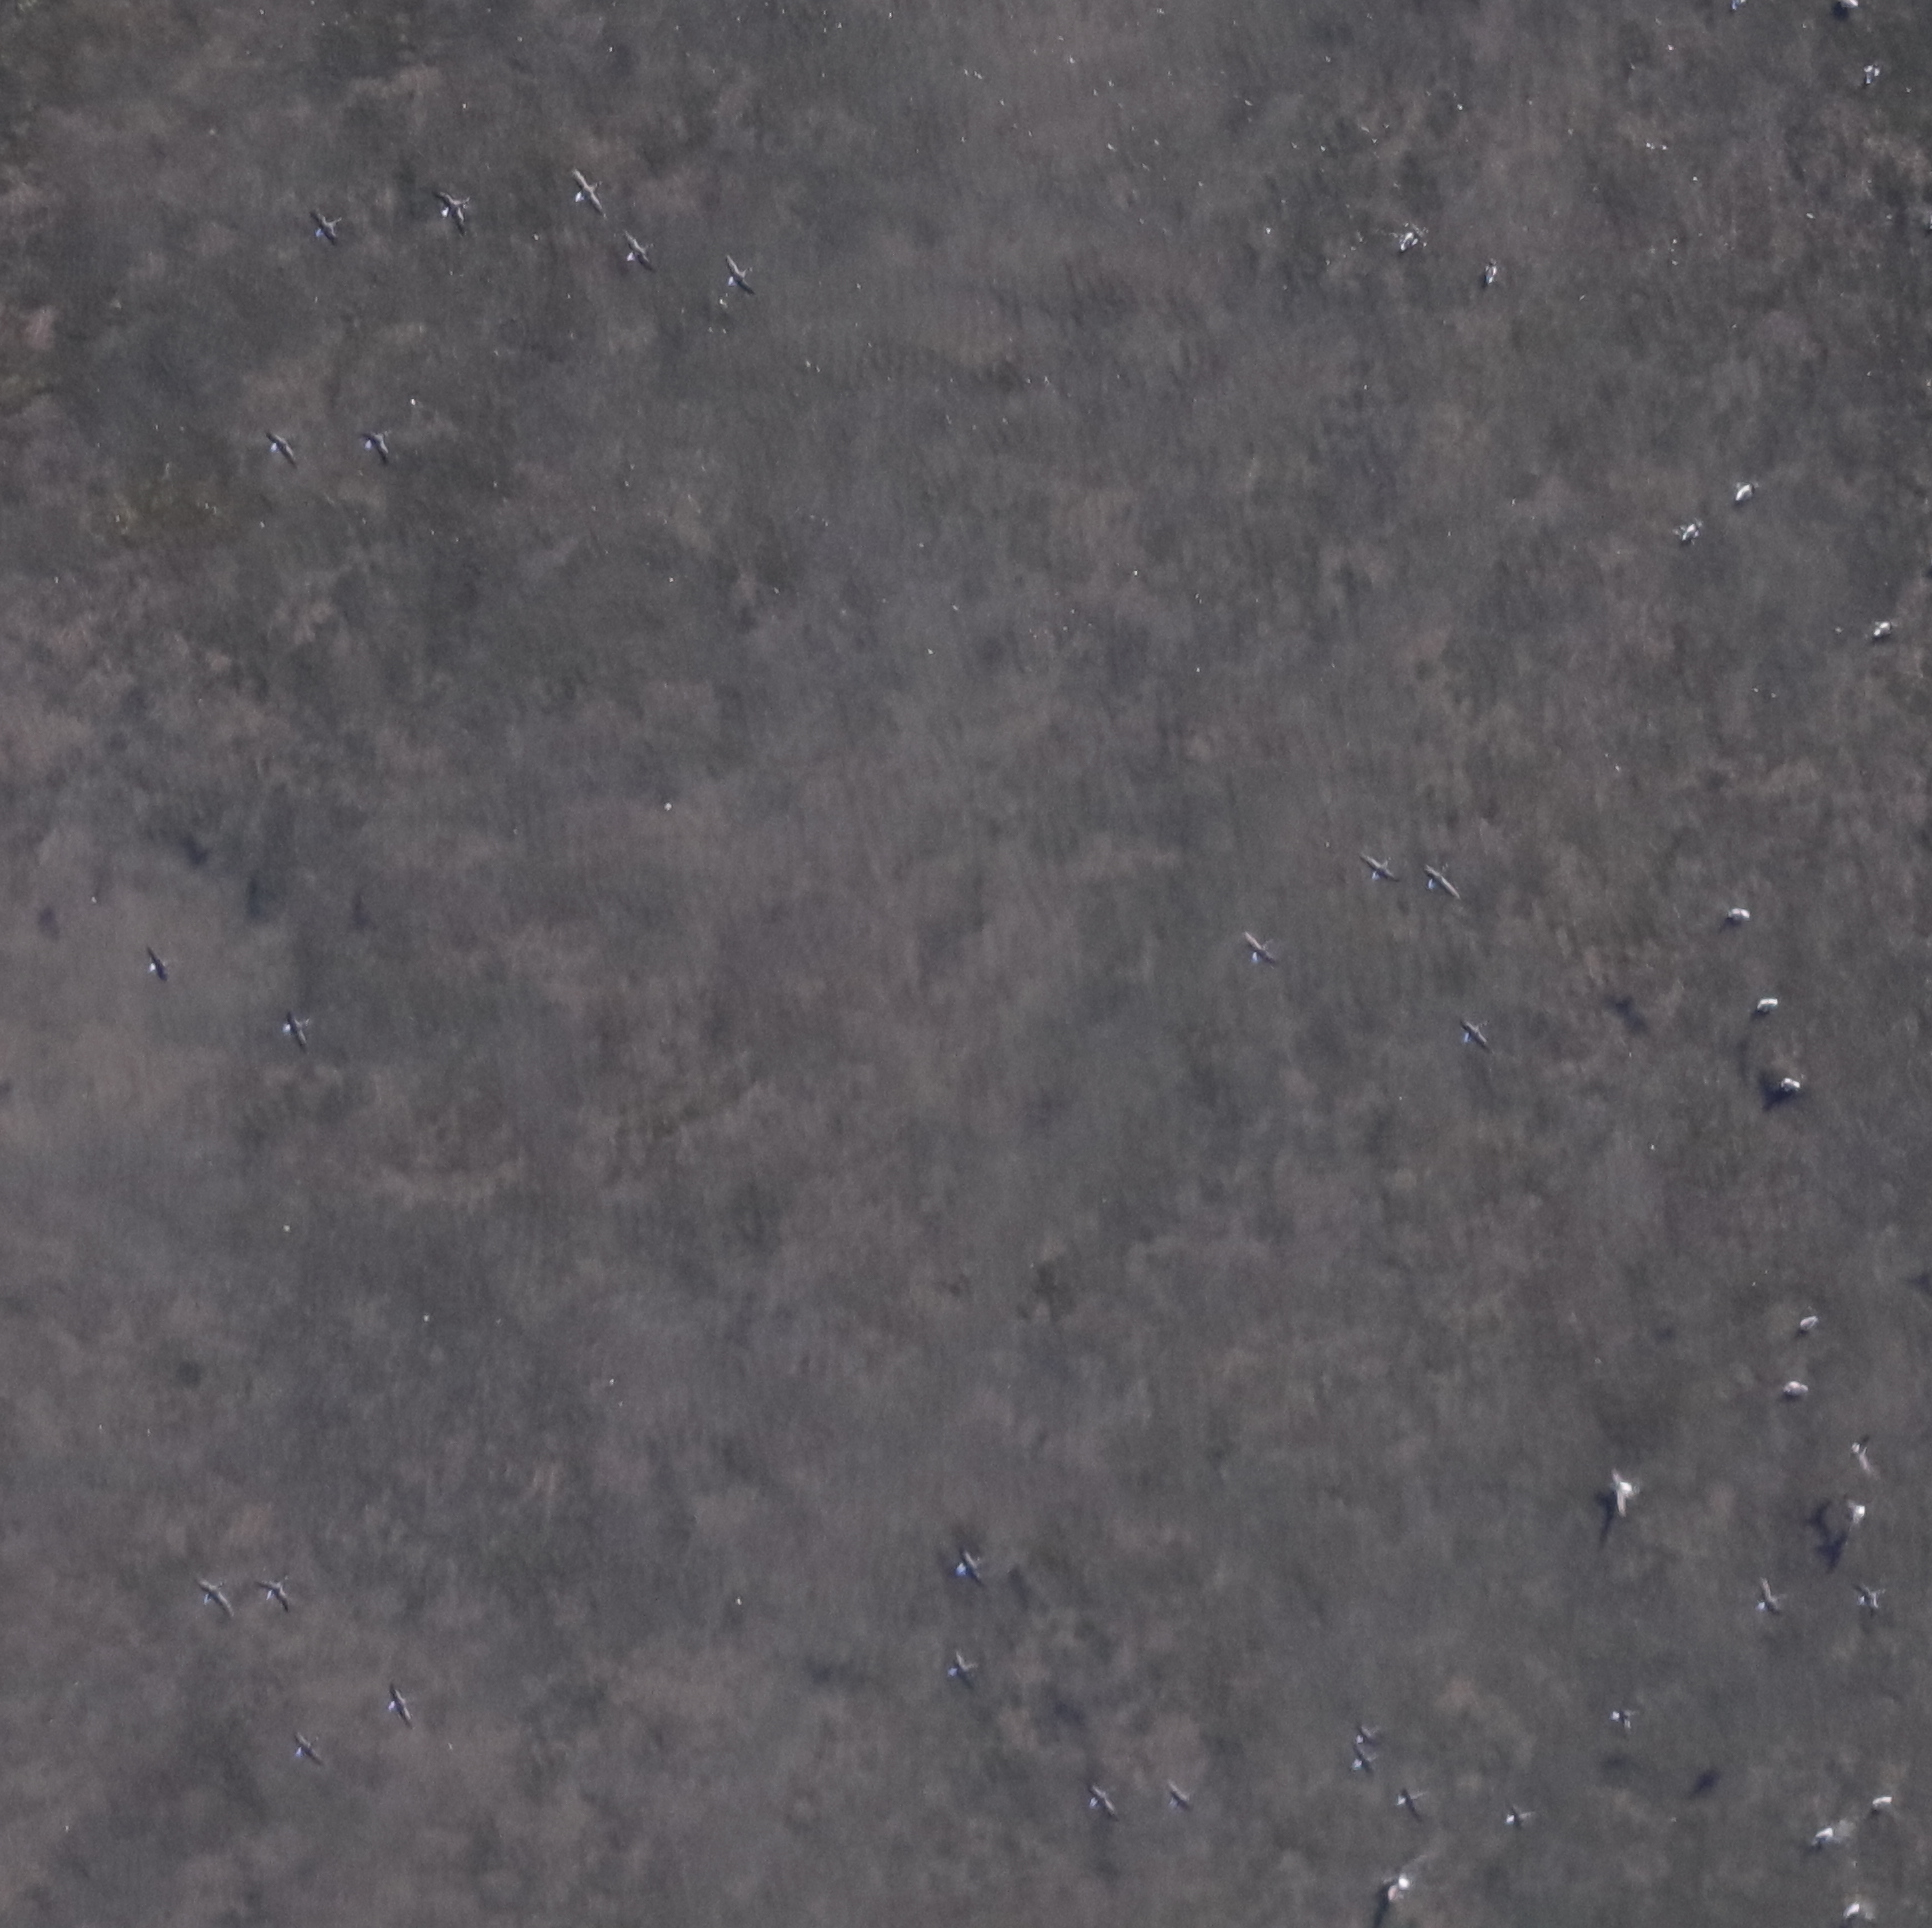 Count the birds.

48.